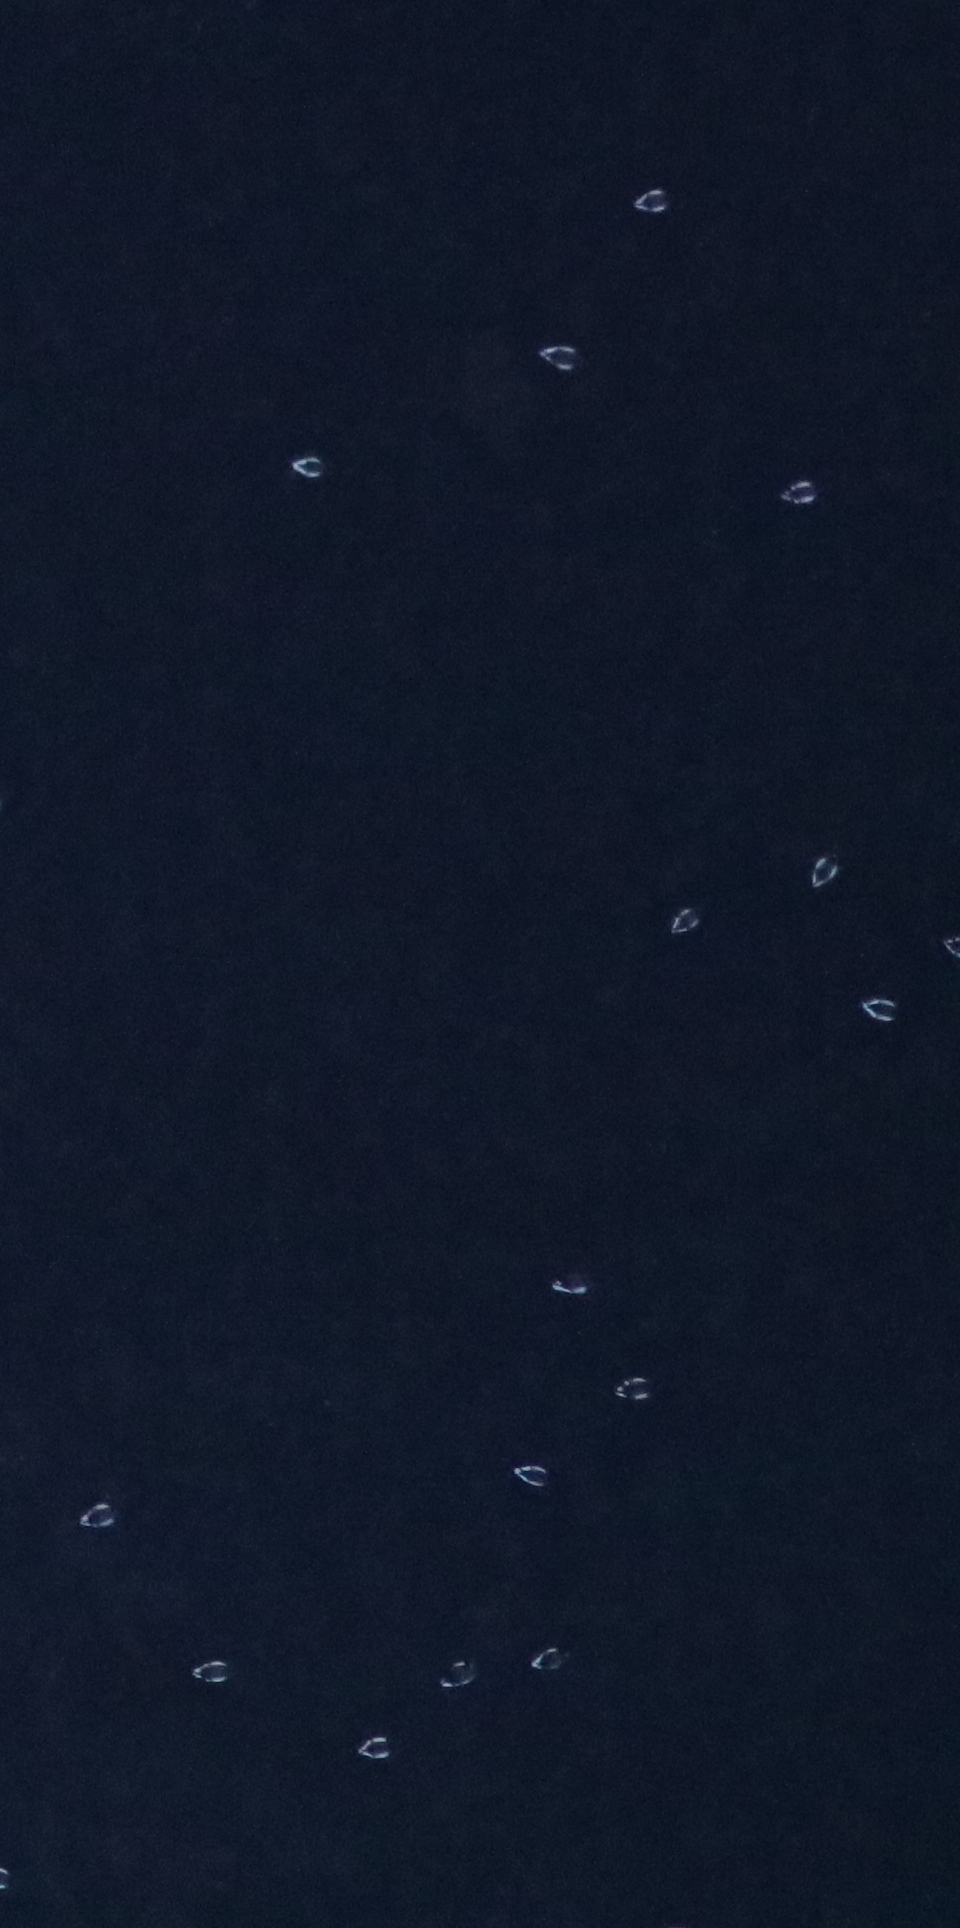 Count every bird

15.